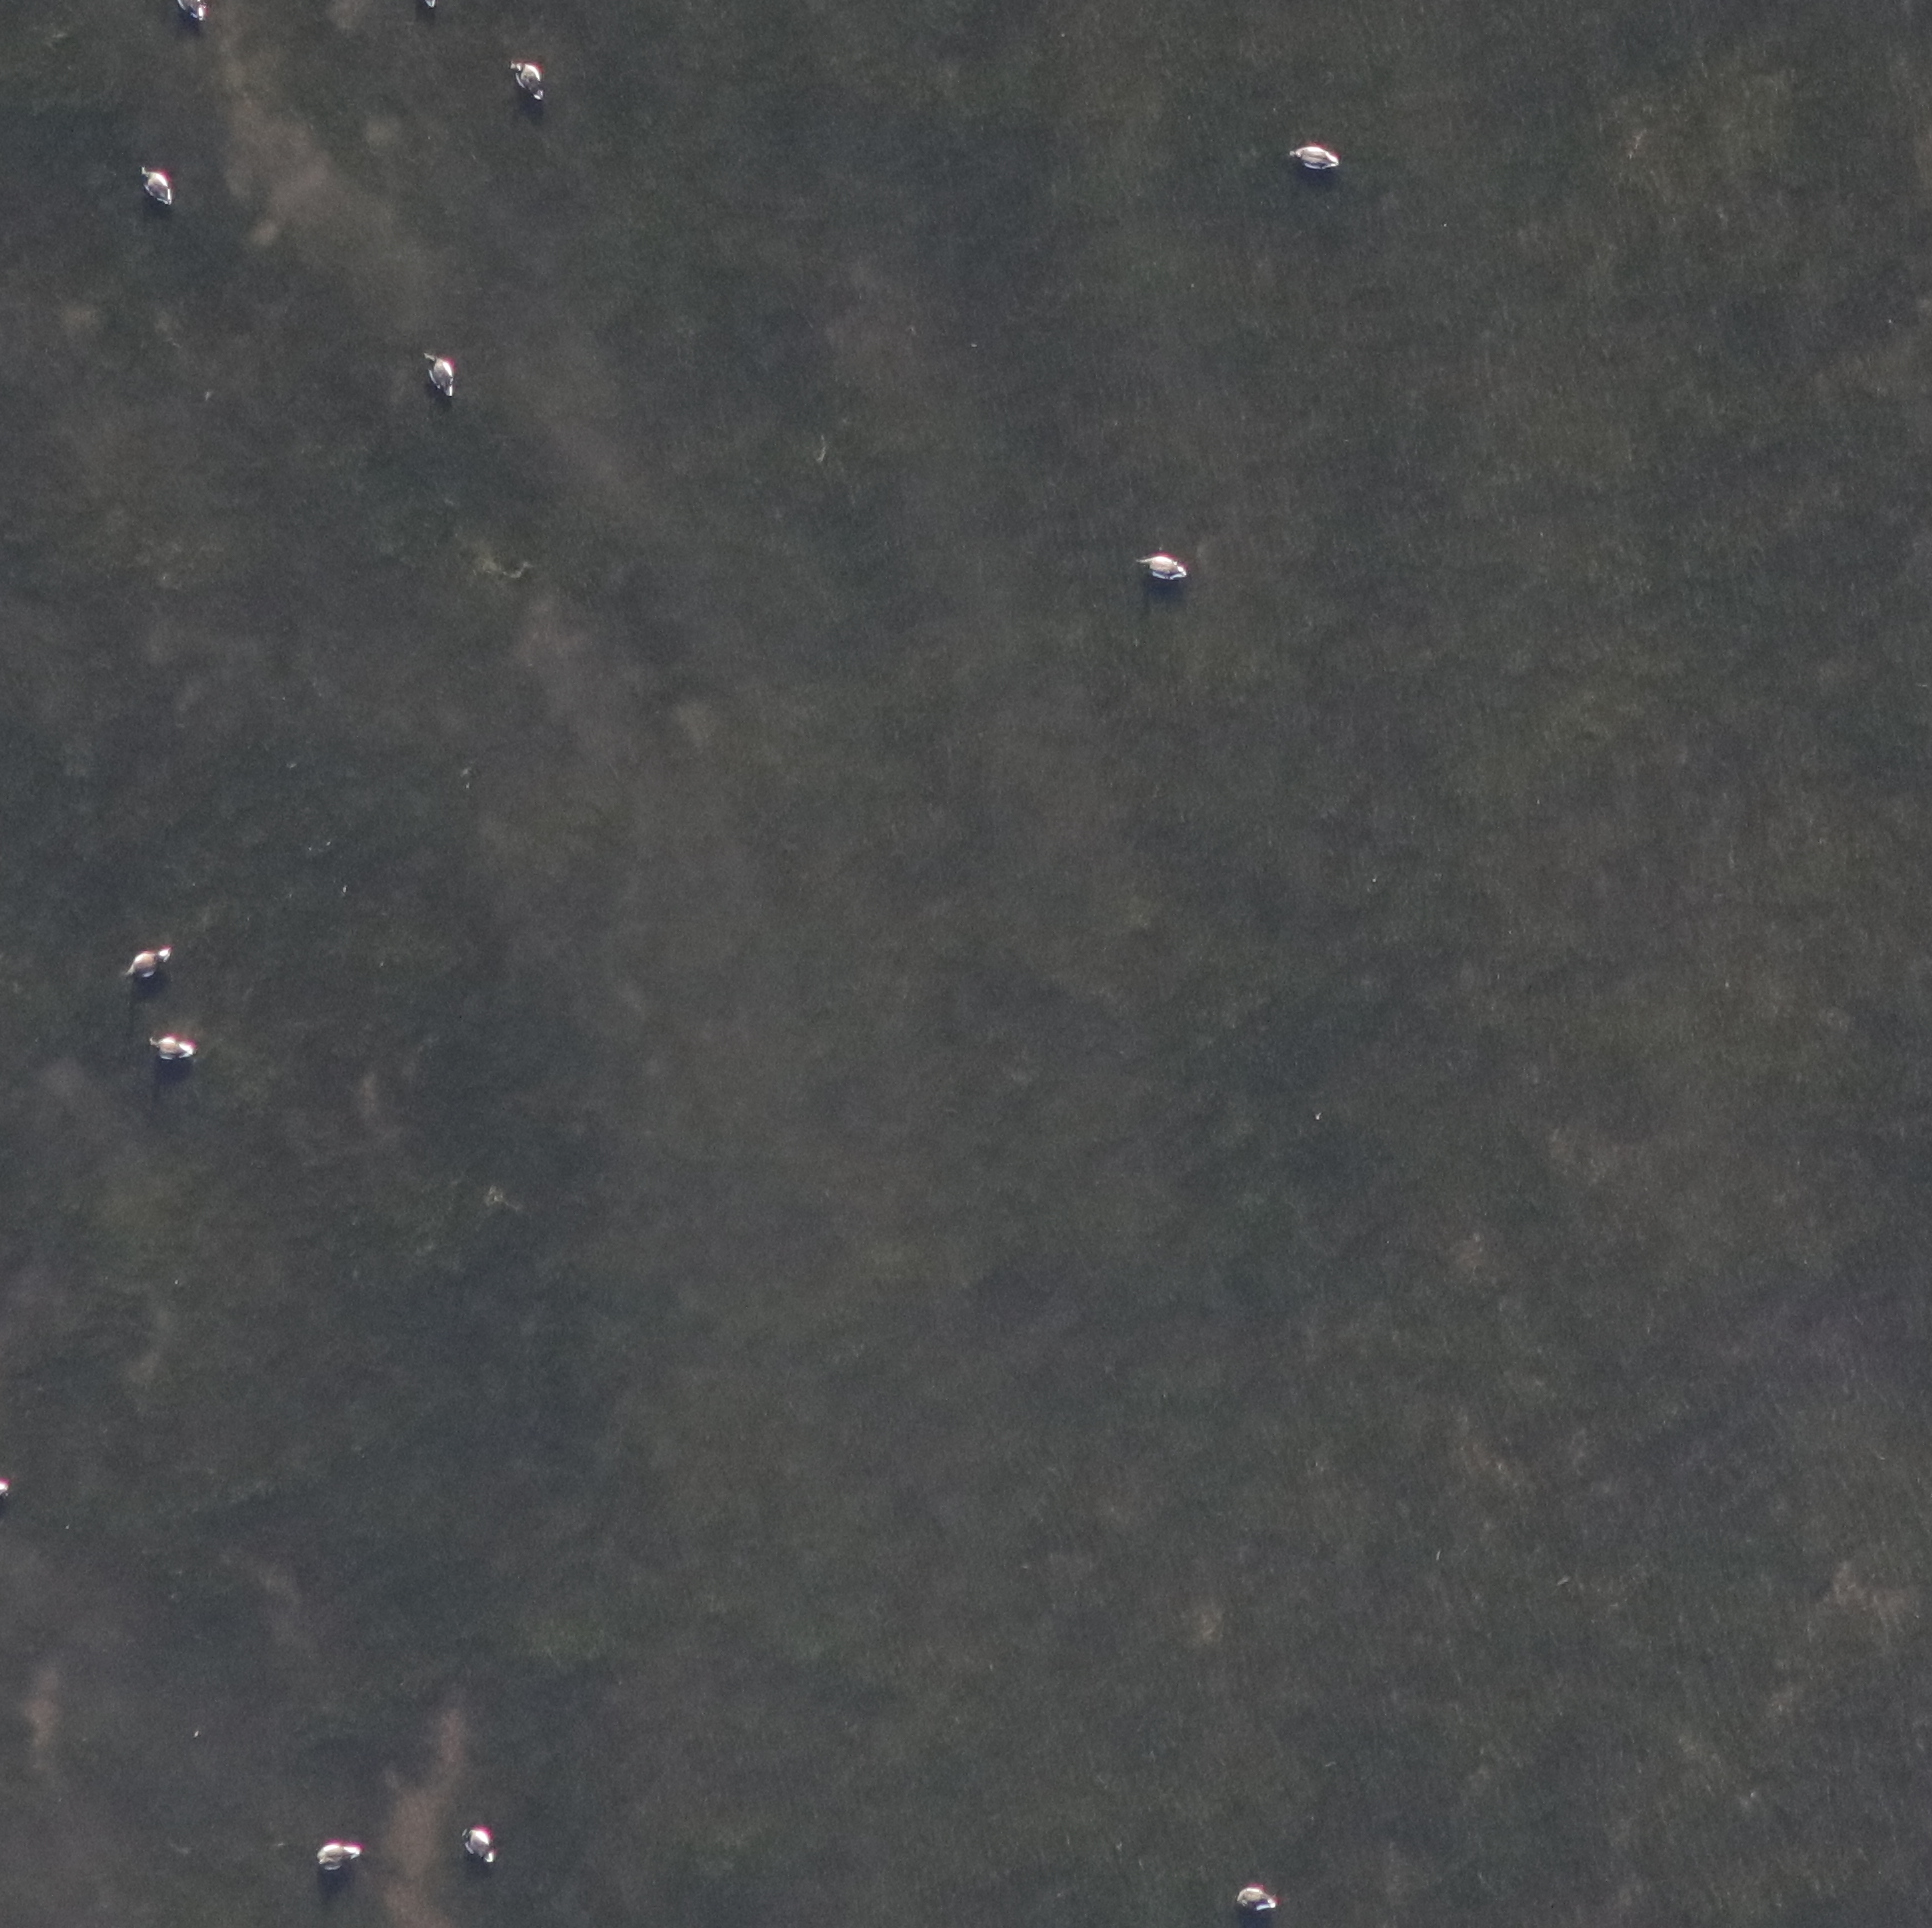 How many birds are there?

10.